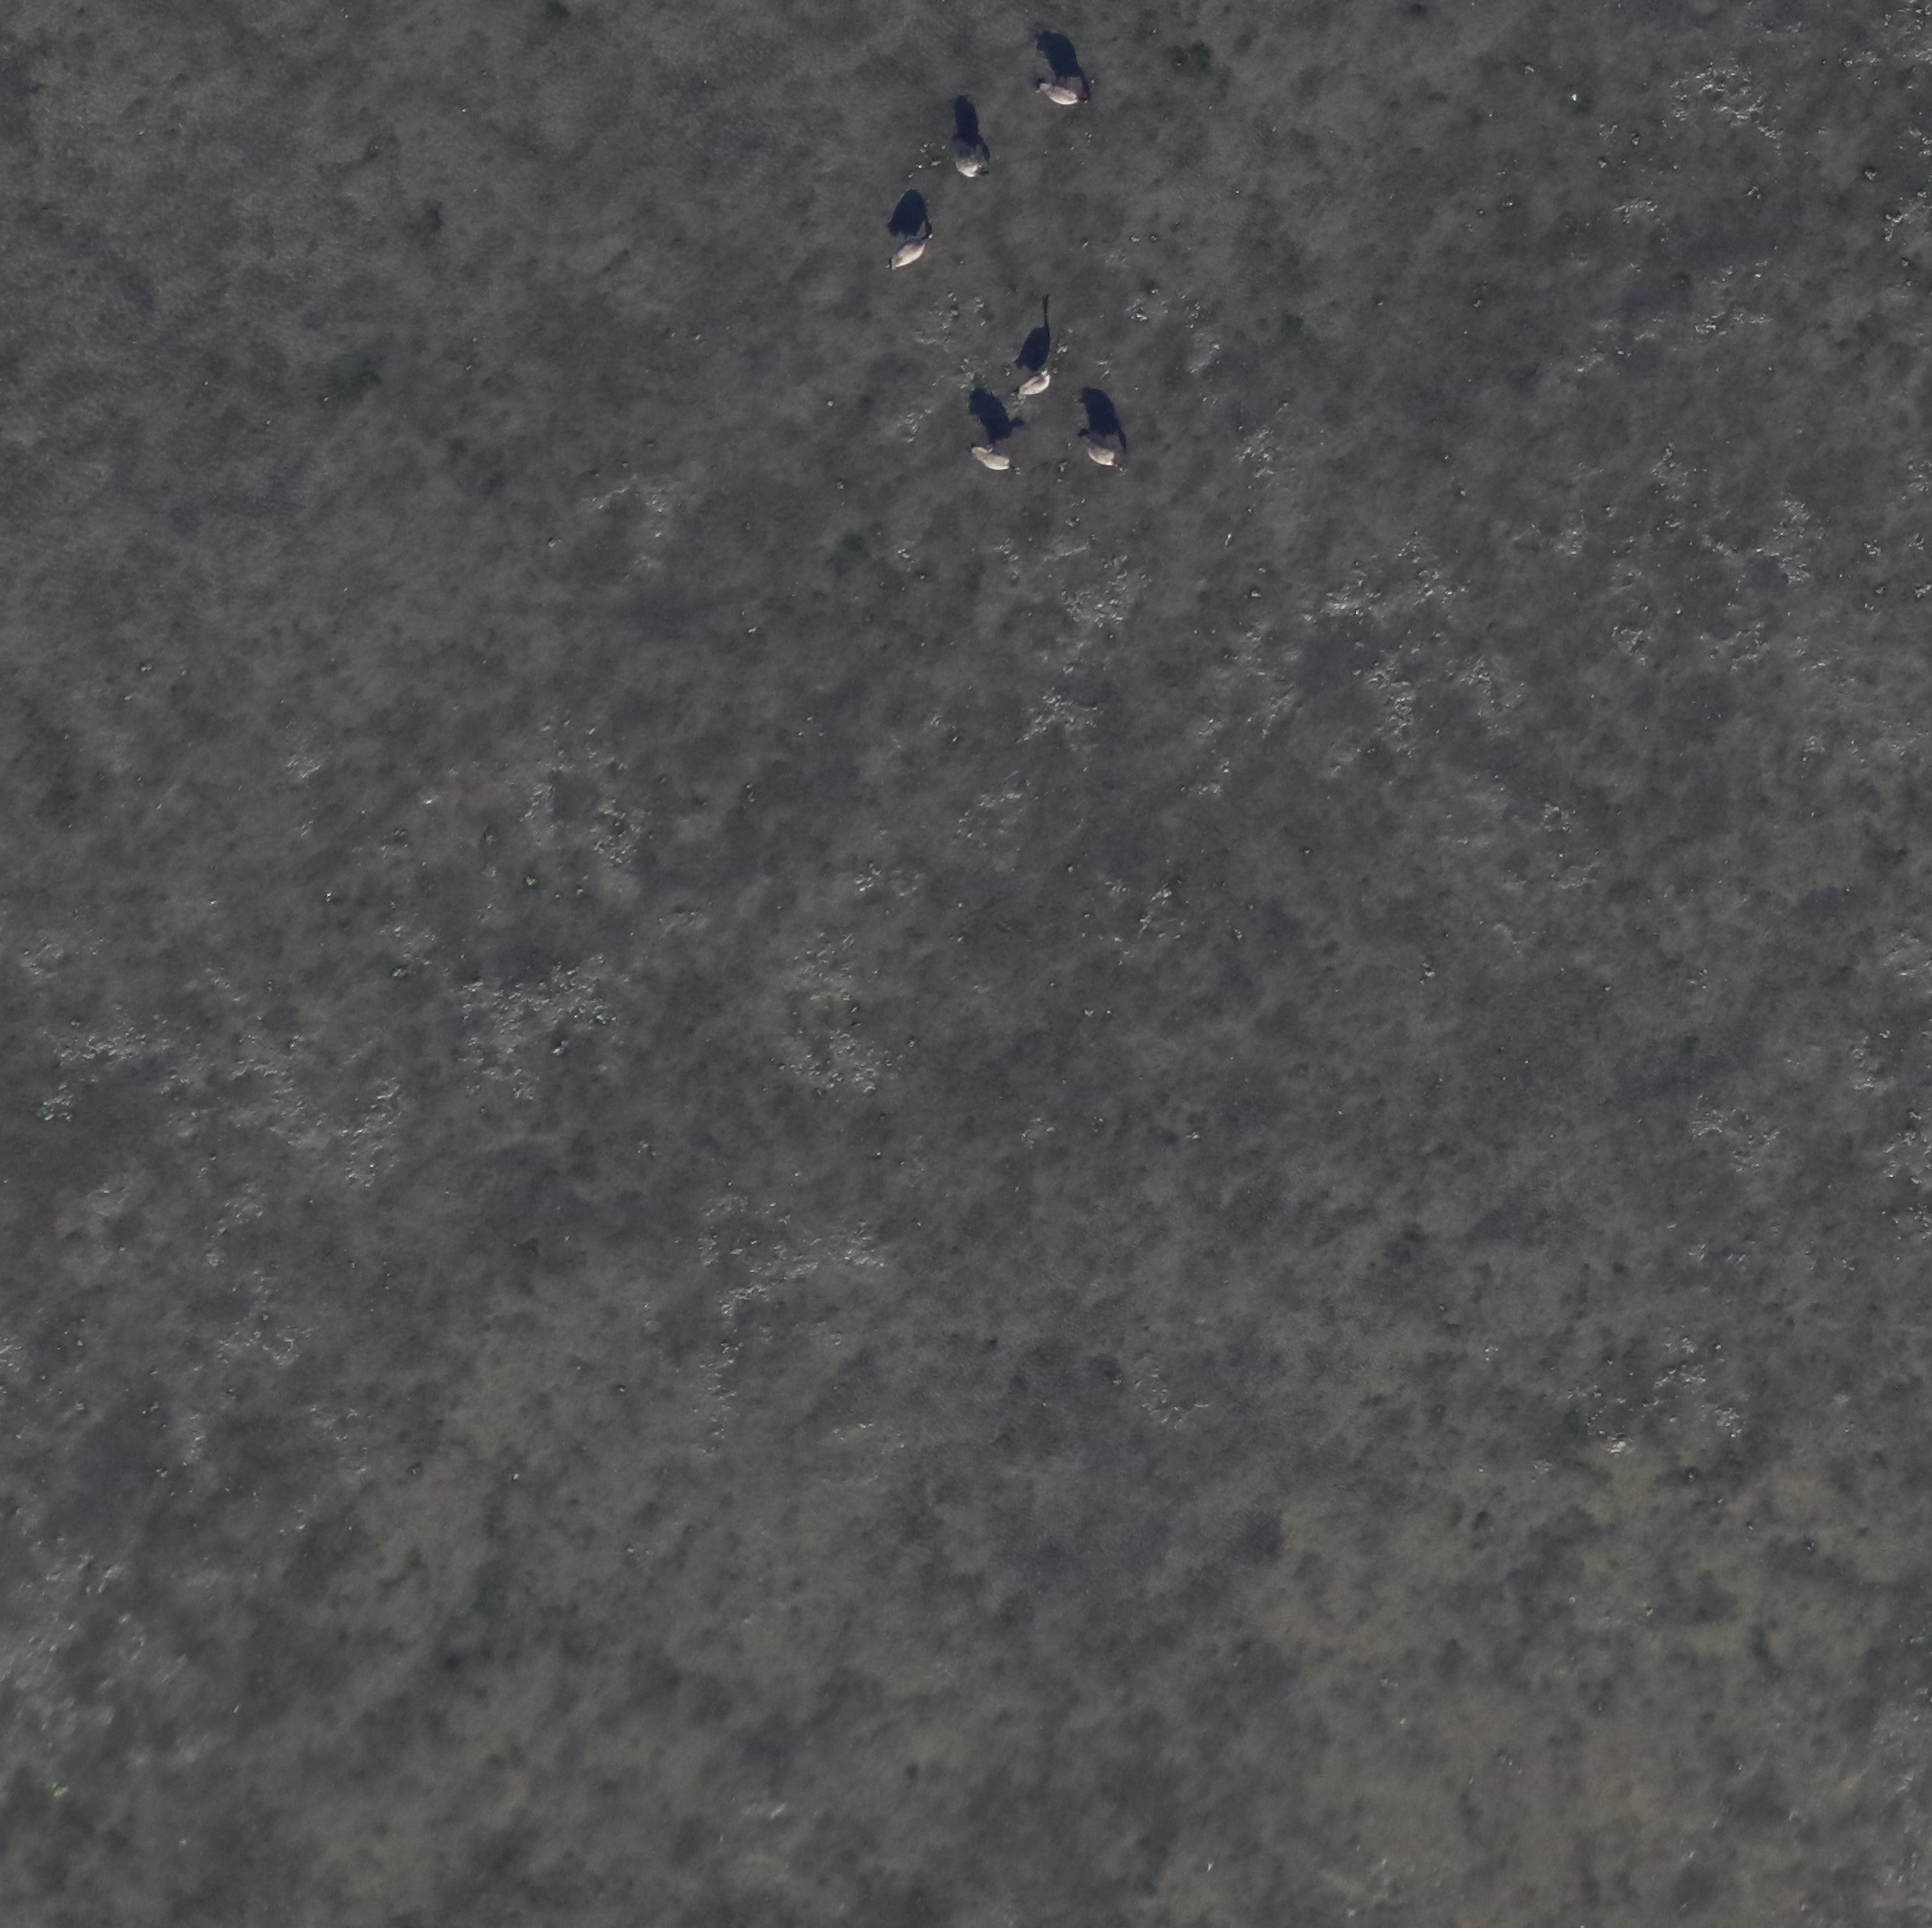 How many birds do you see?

6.